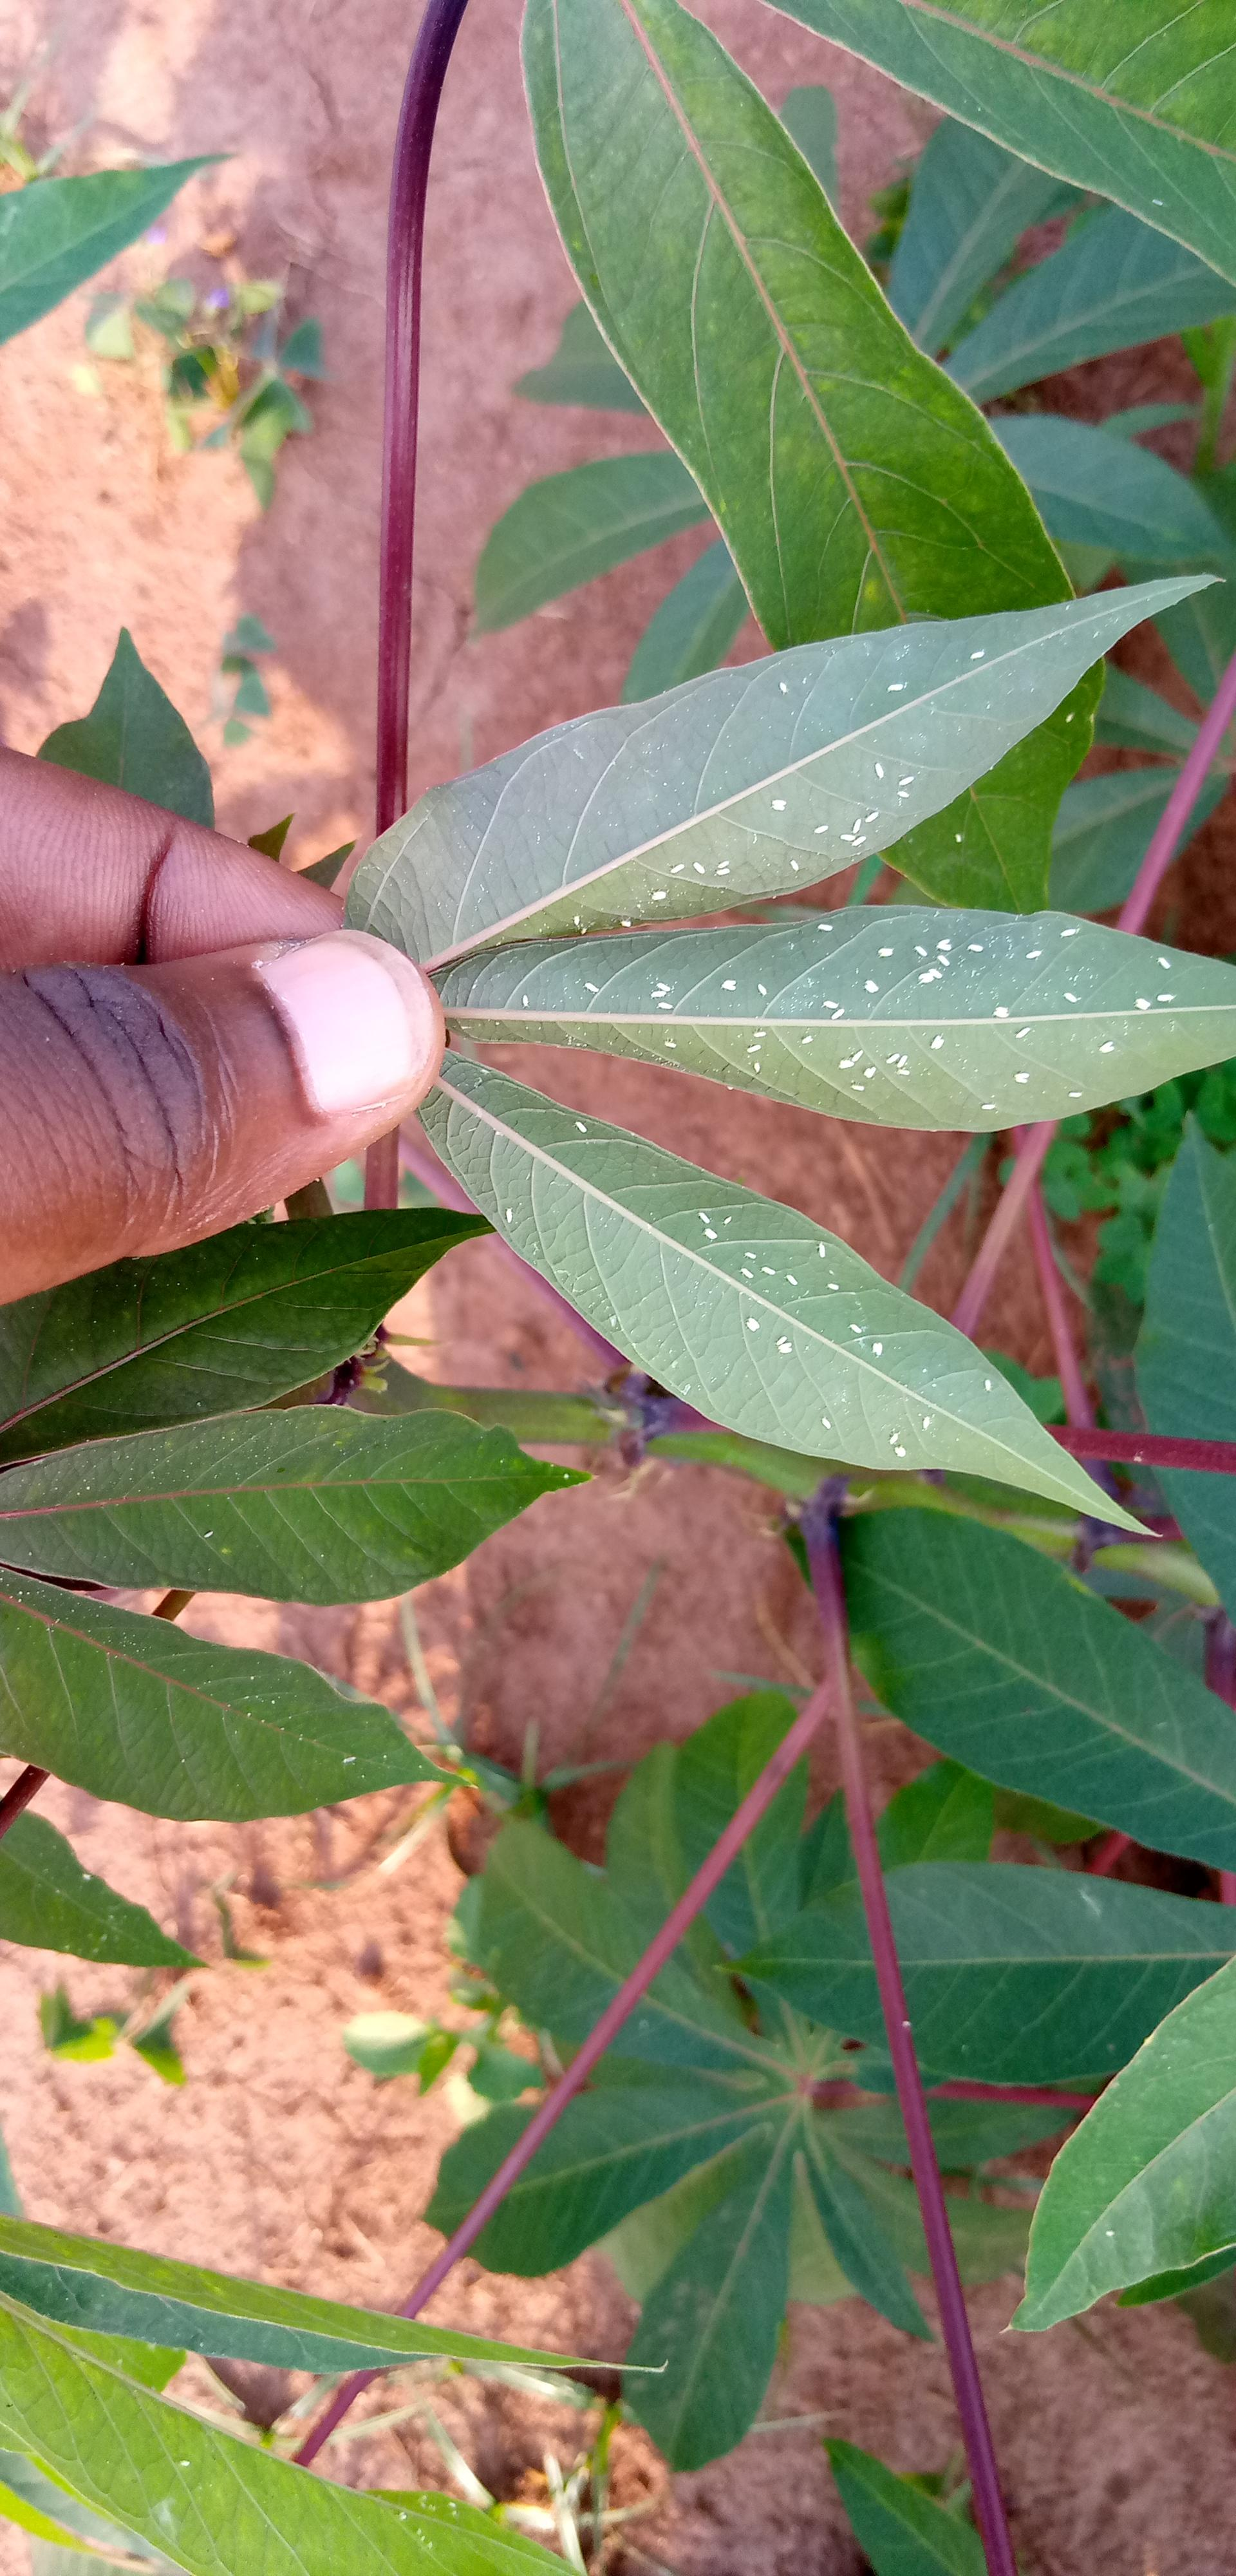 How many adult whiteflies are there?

108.